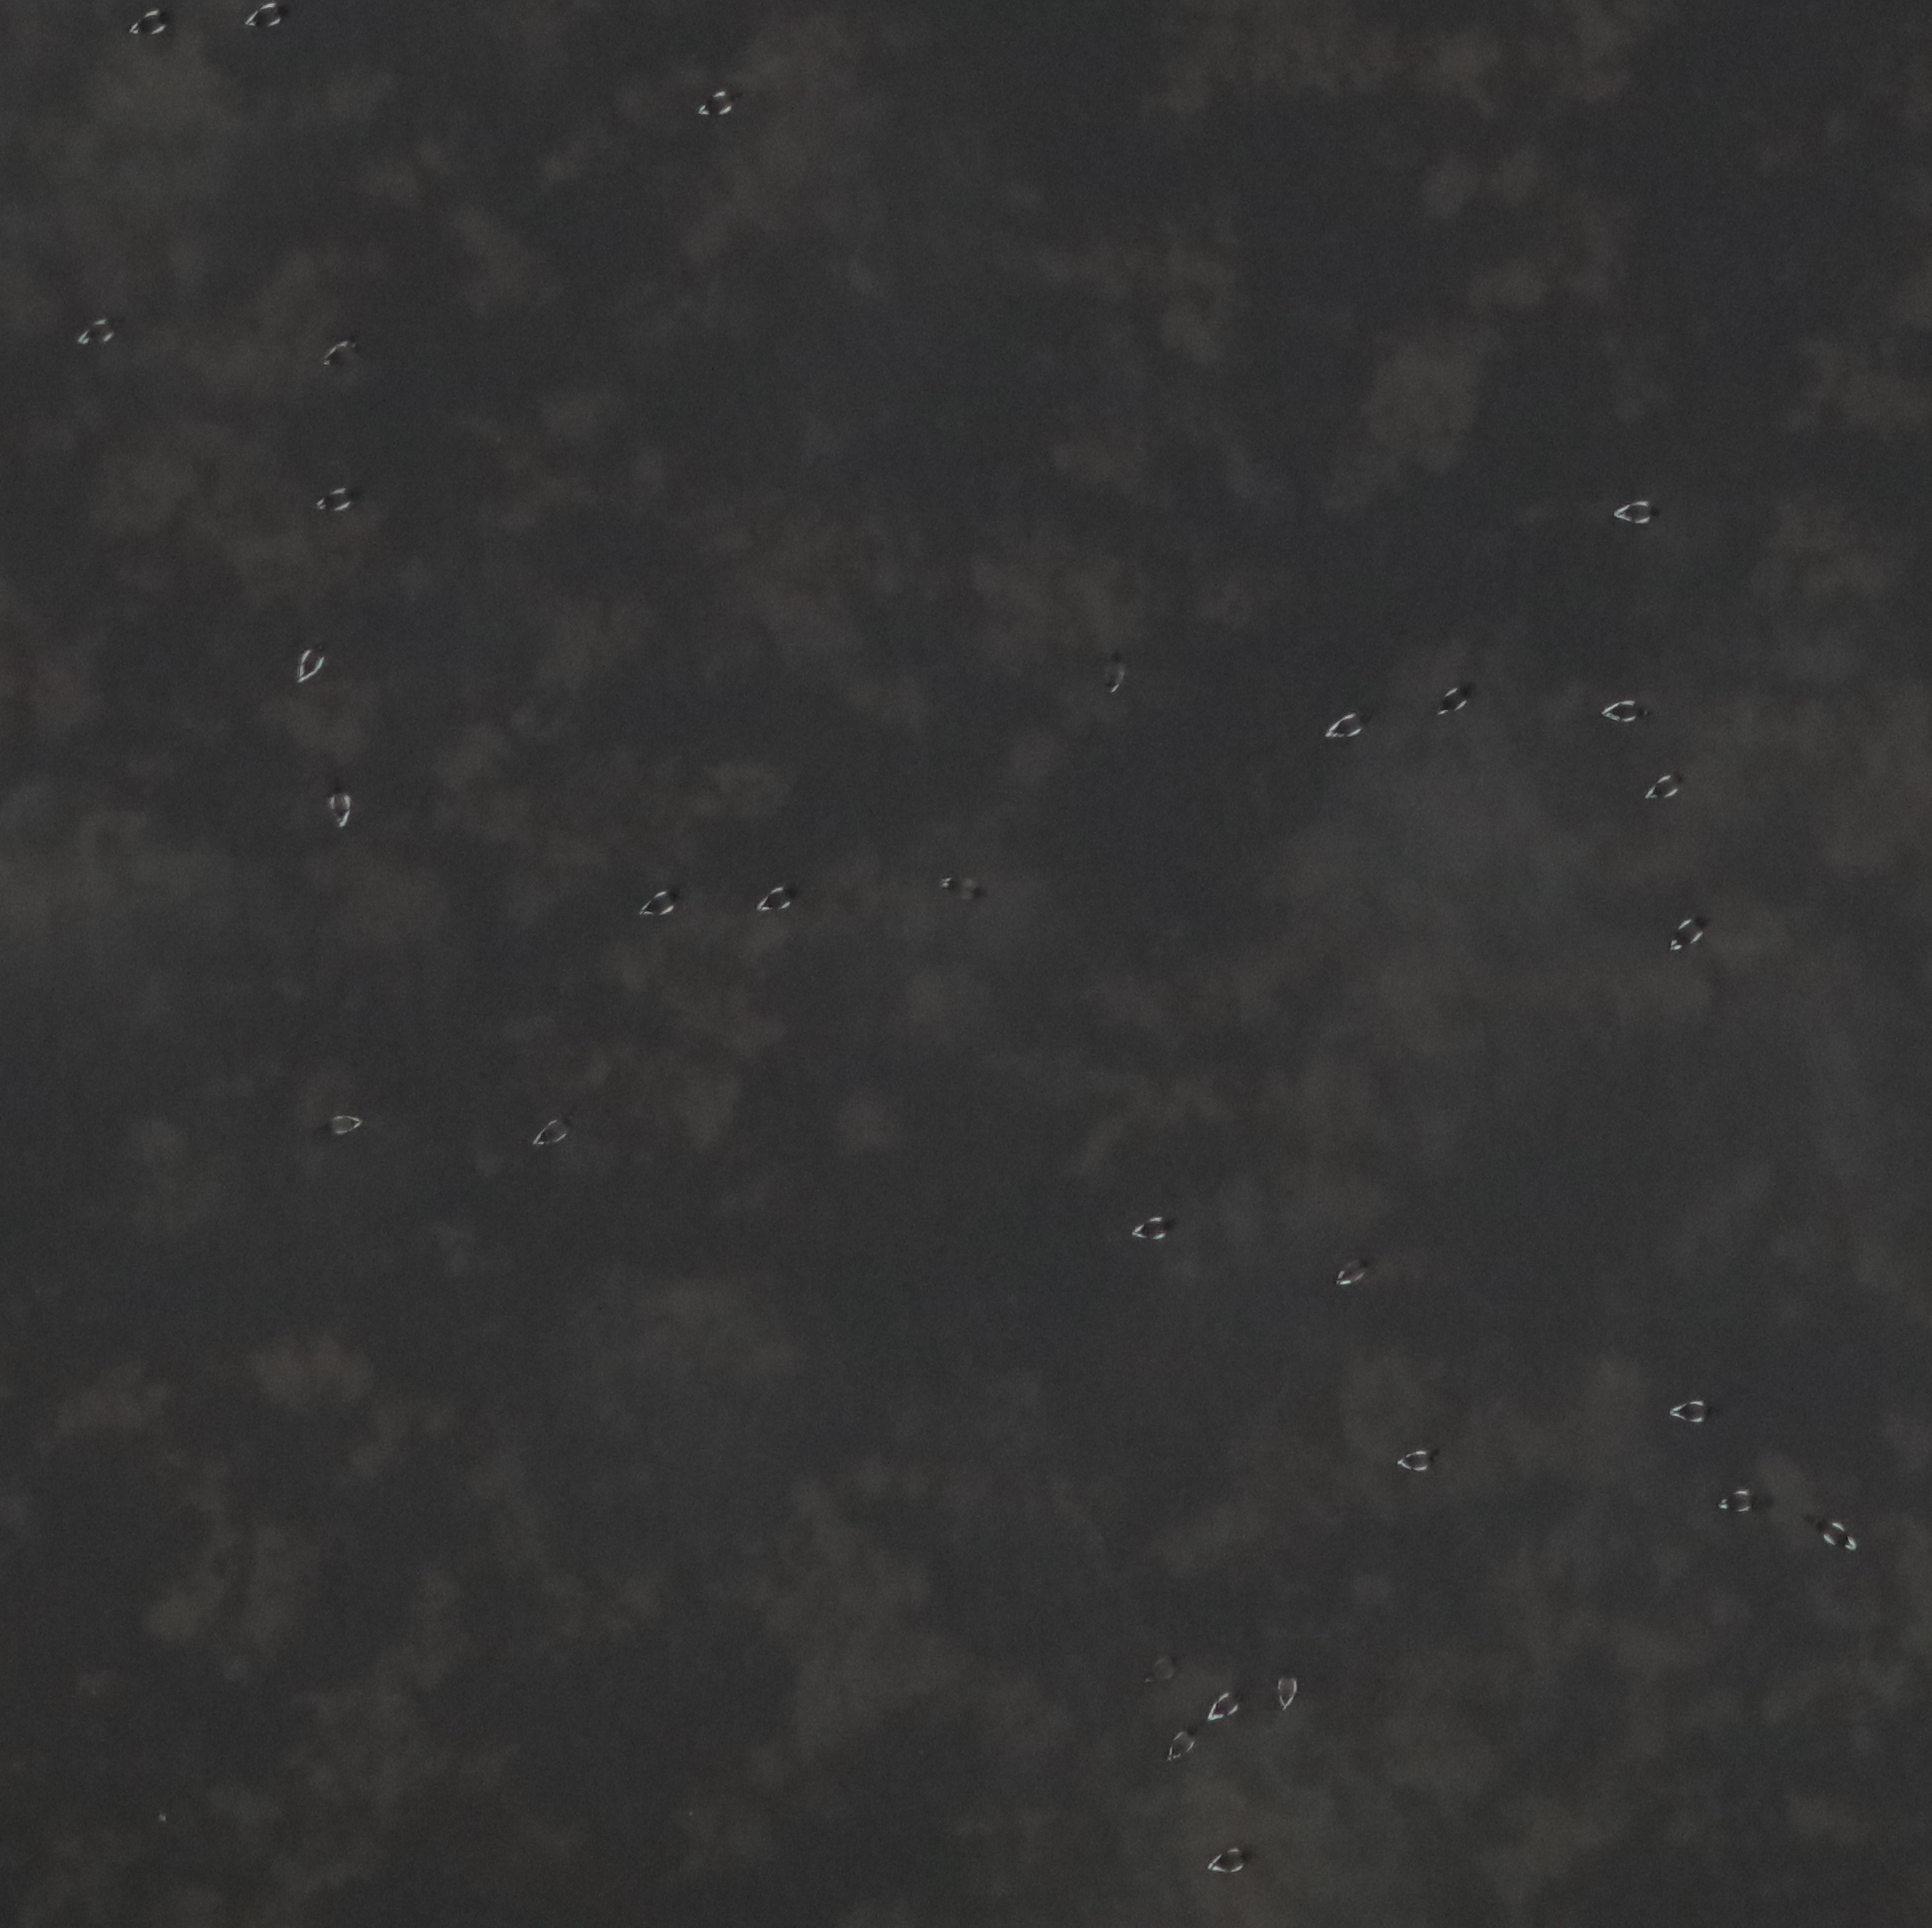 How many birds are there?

31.